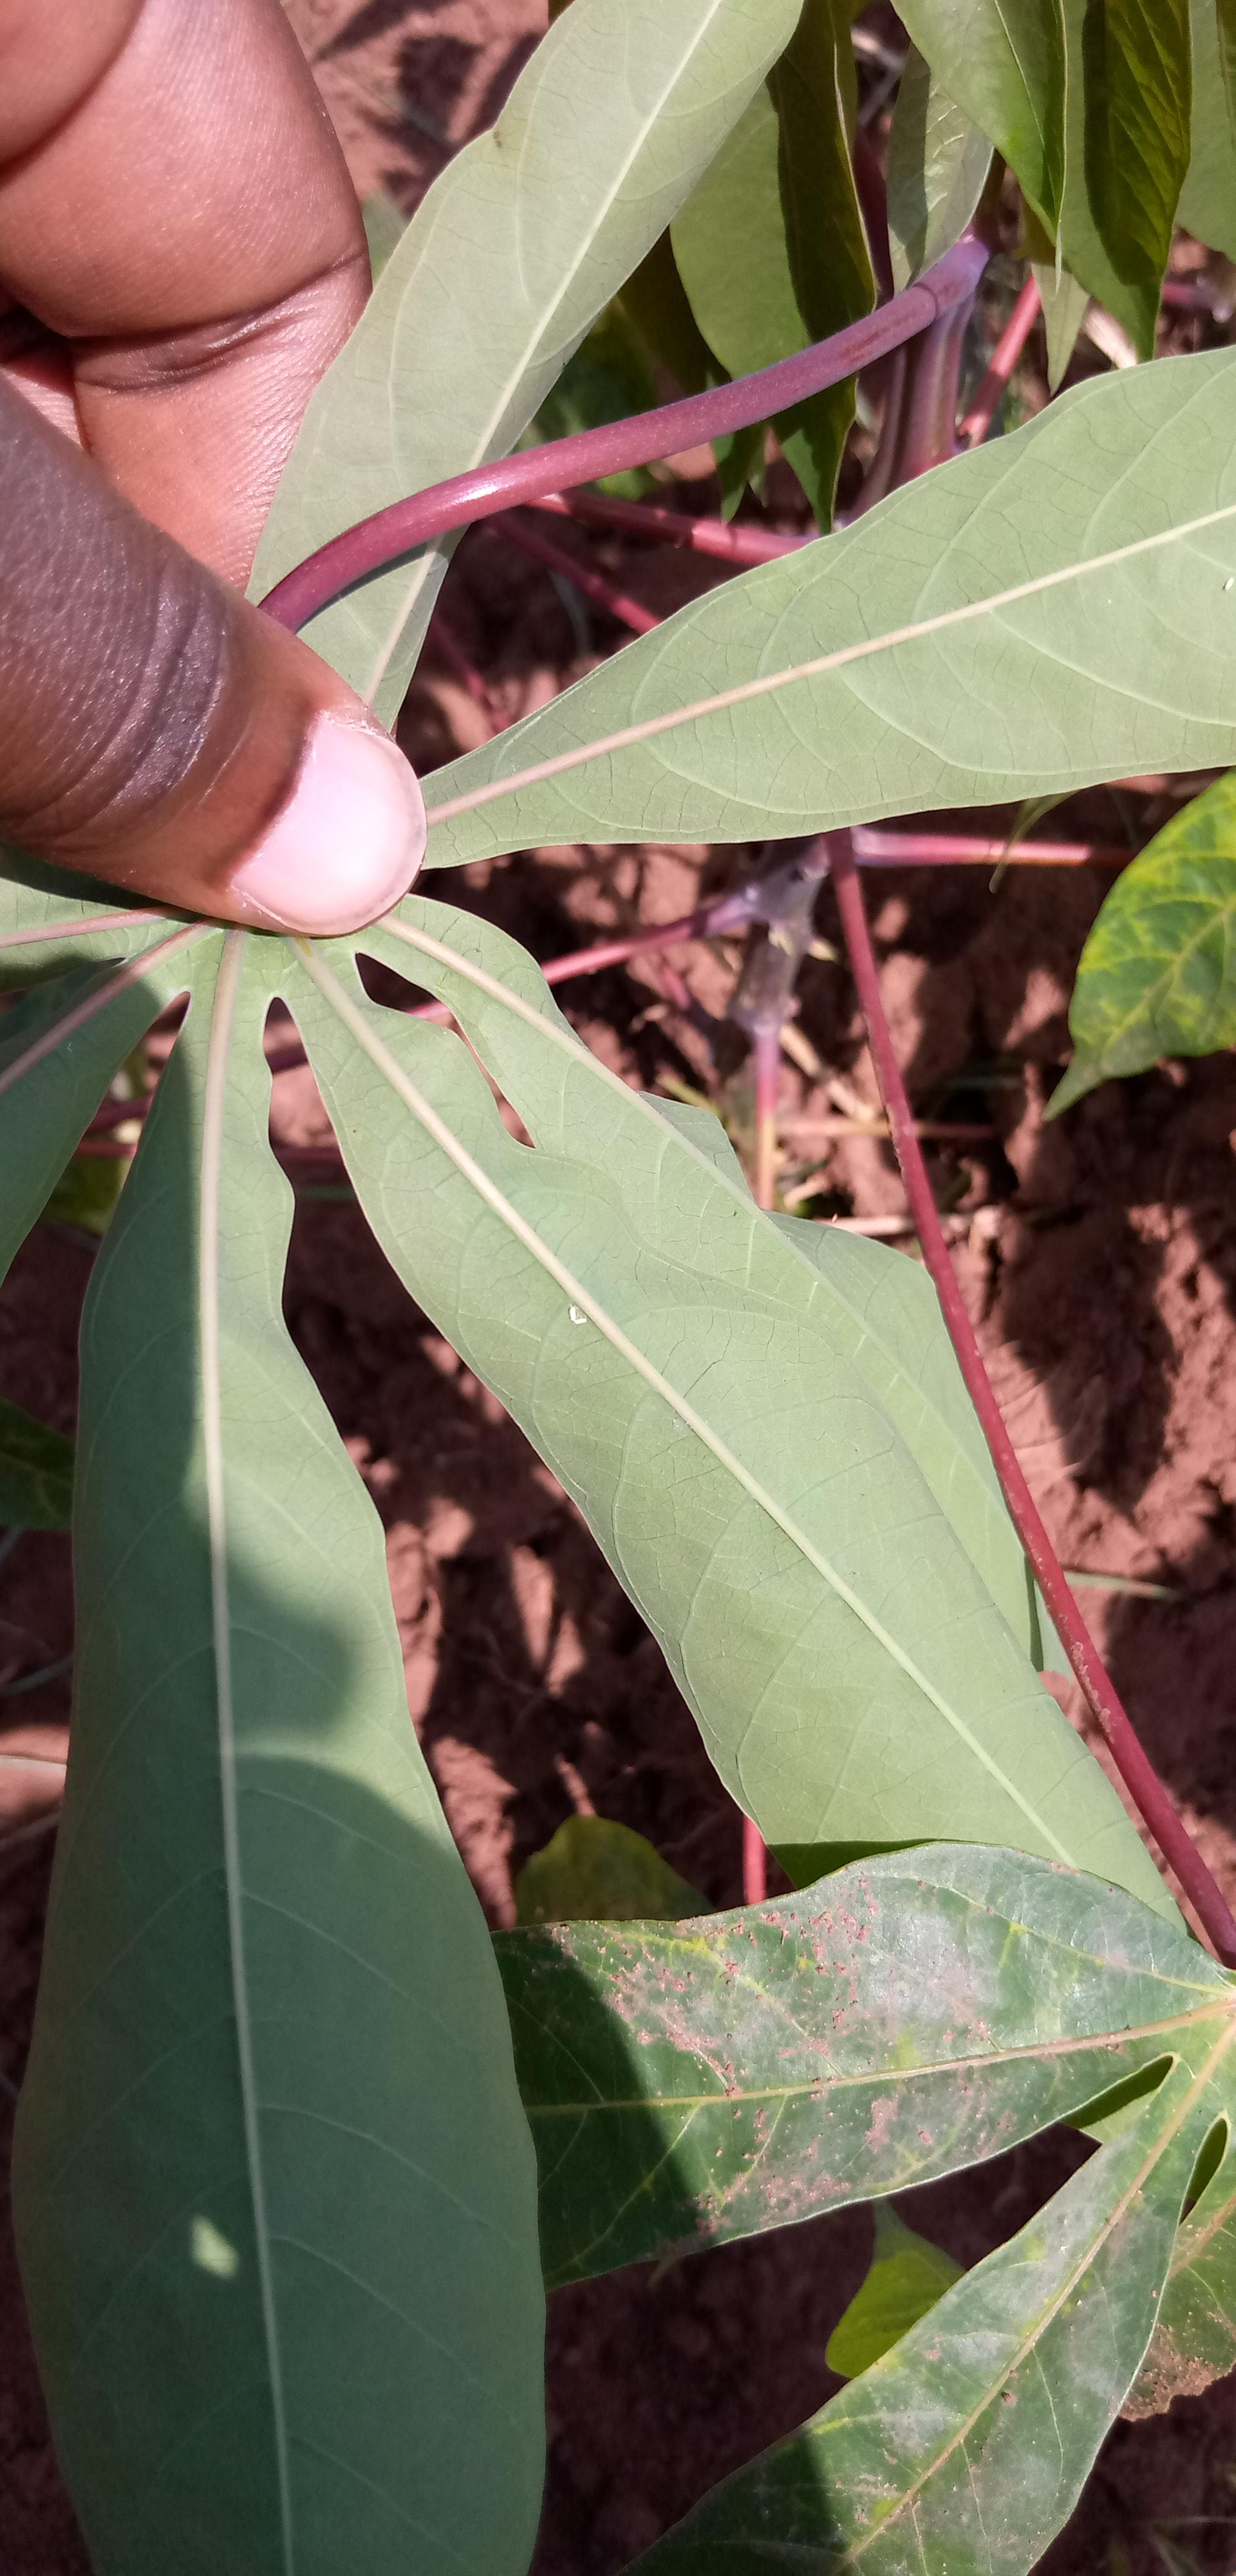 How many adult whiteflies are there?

2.